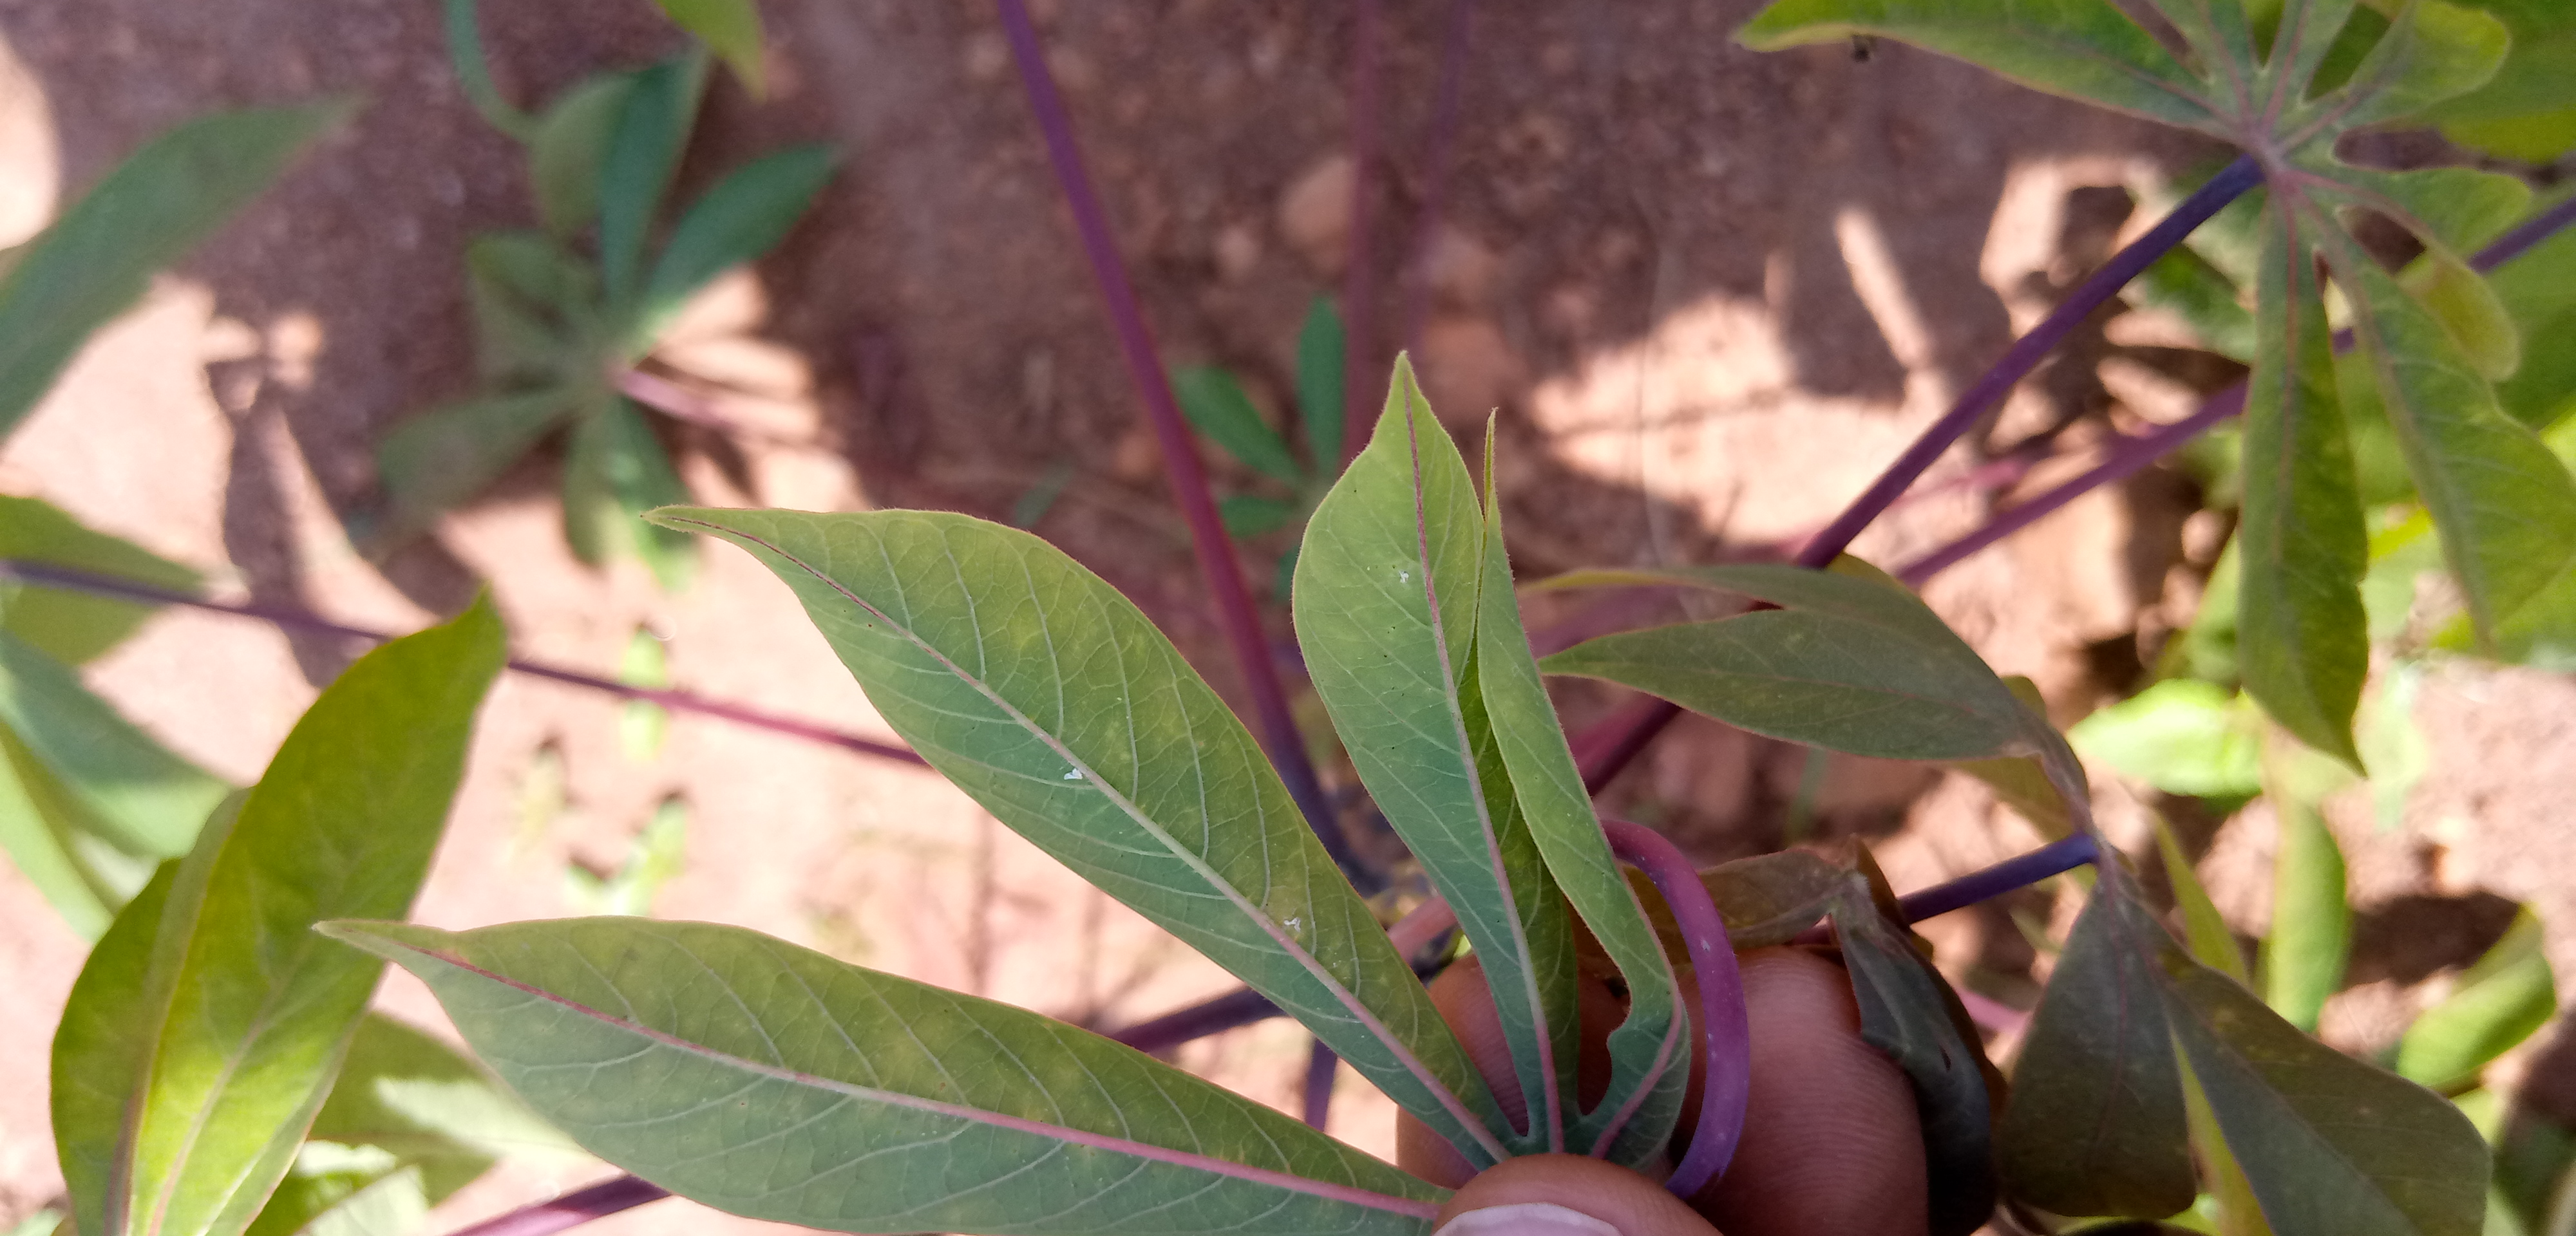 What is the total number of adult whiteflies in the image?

2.